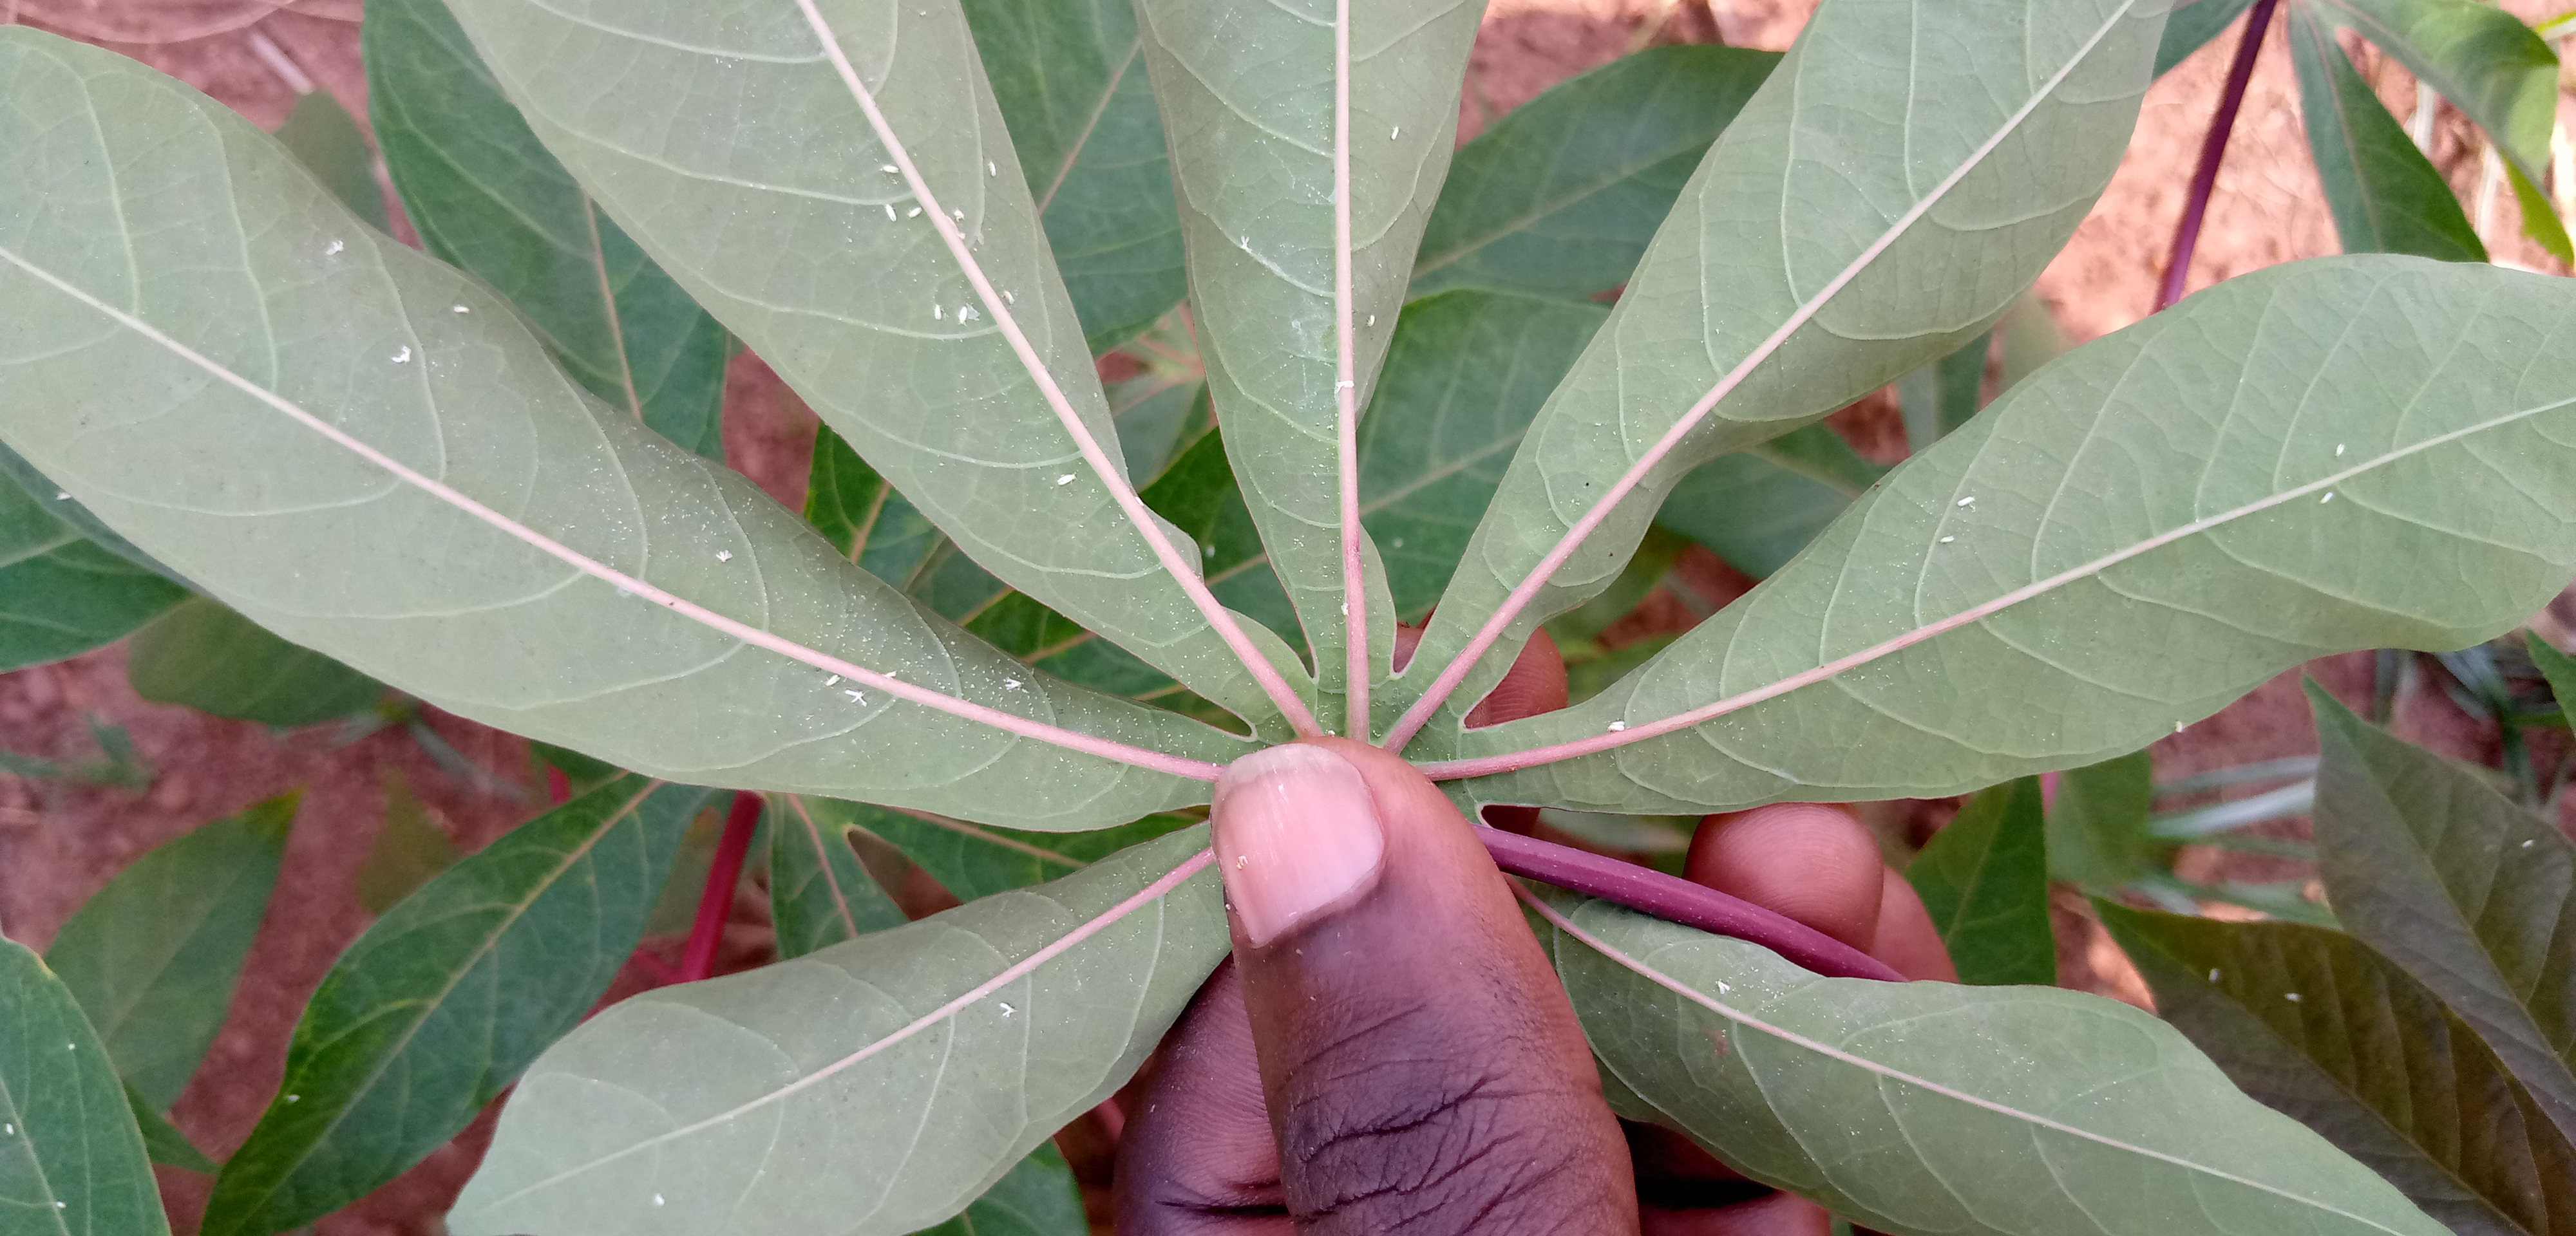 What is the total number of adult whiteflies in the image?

26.